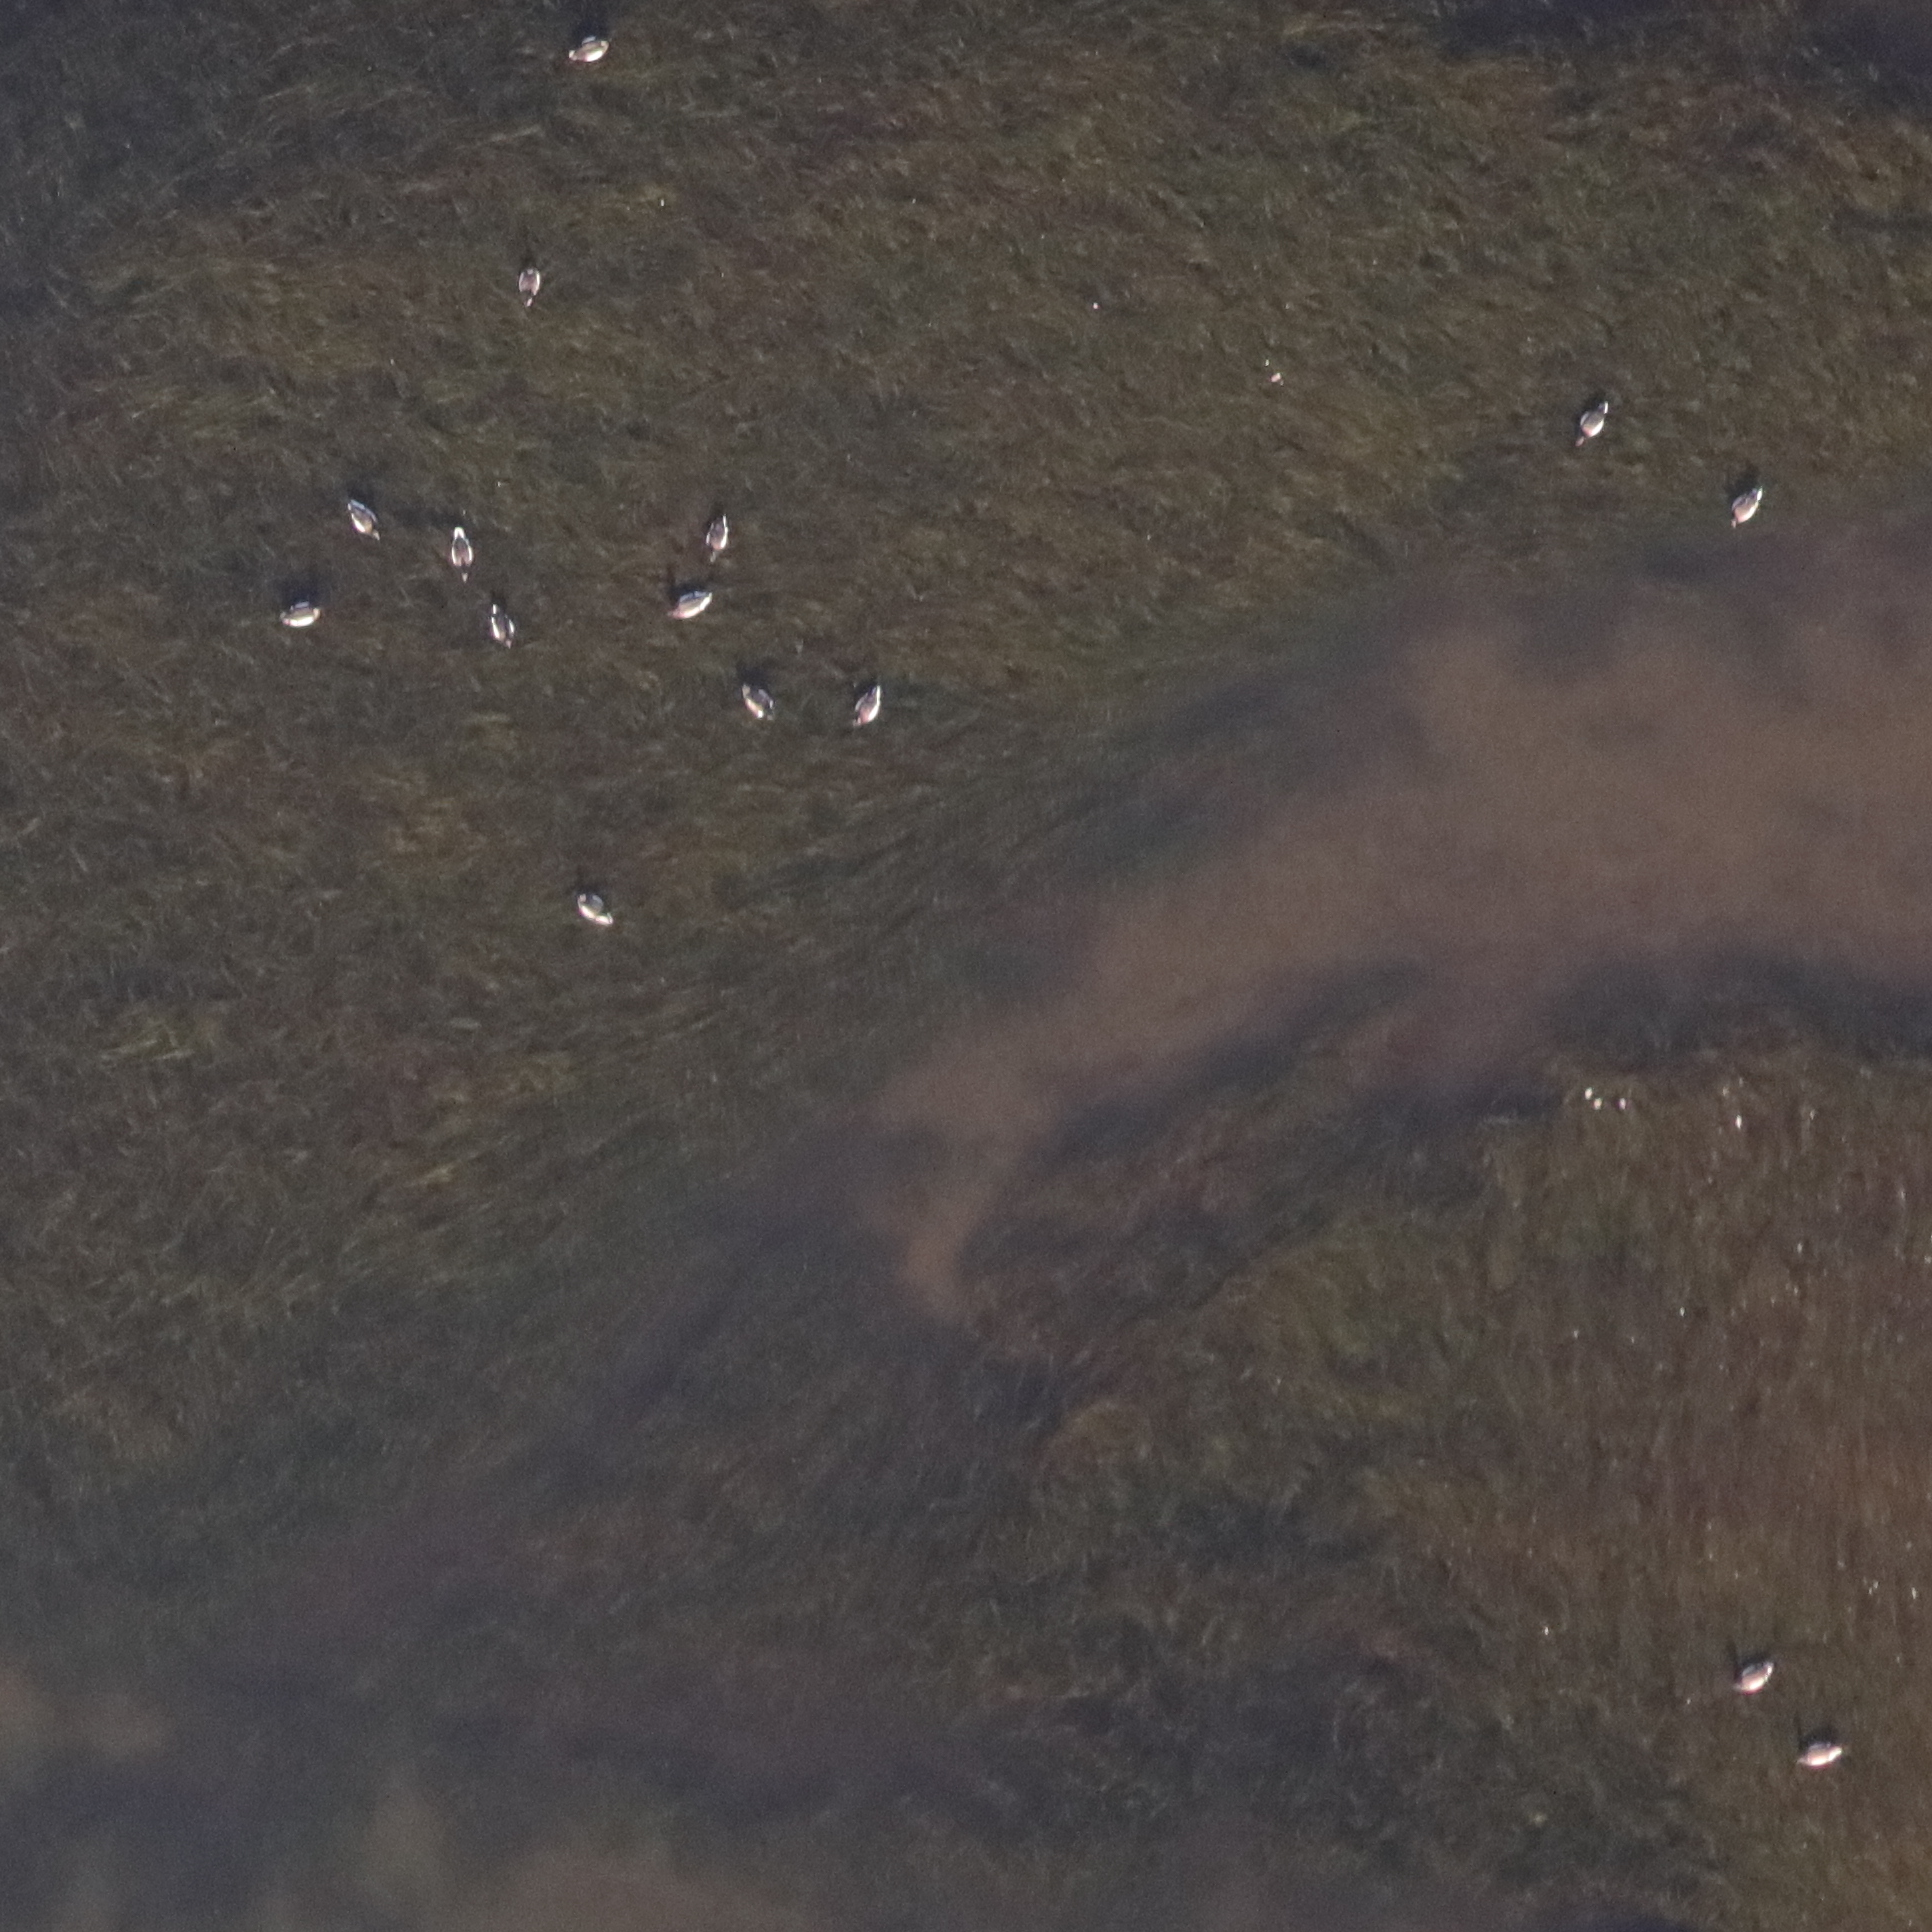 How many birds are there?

15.